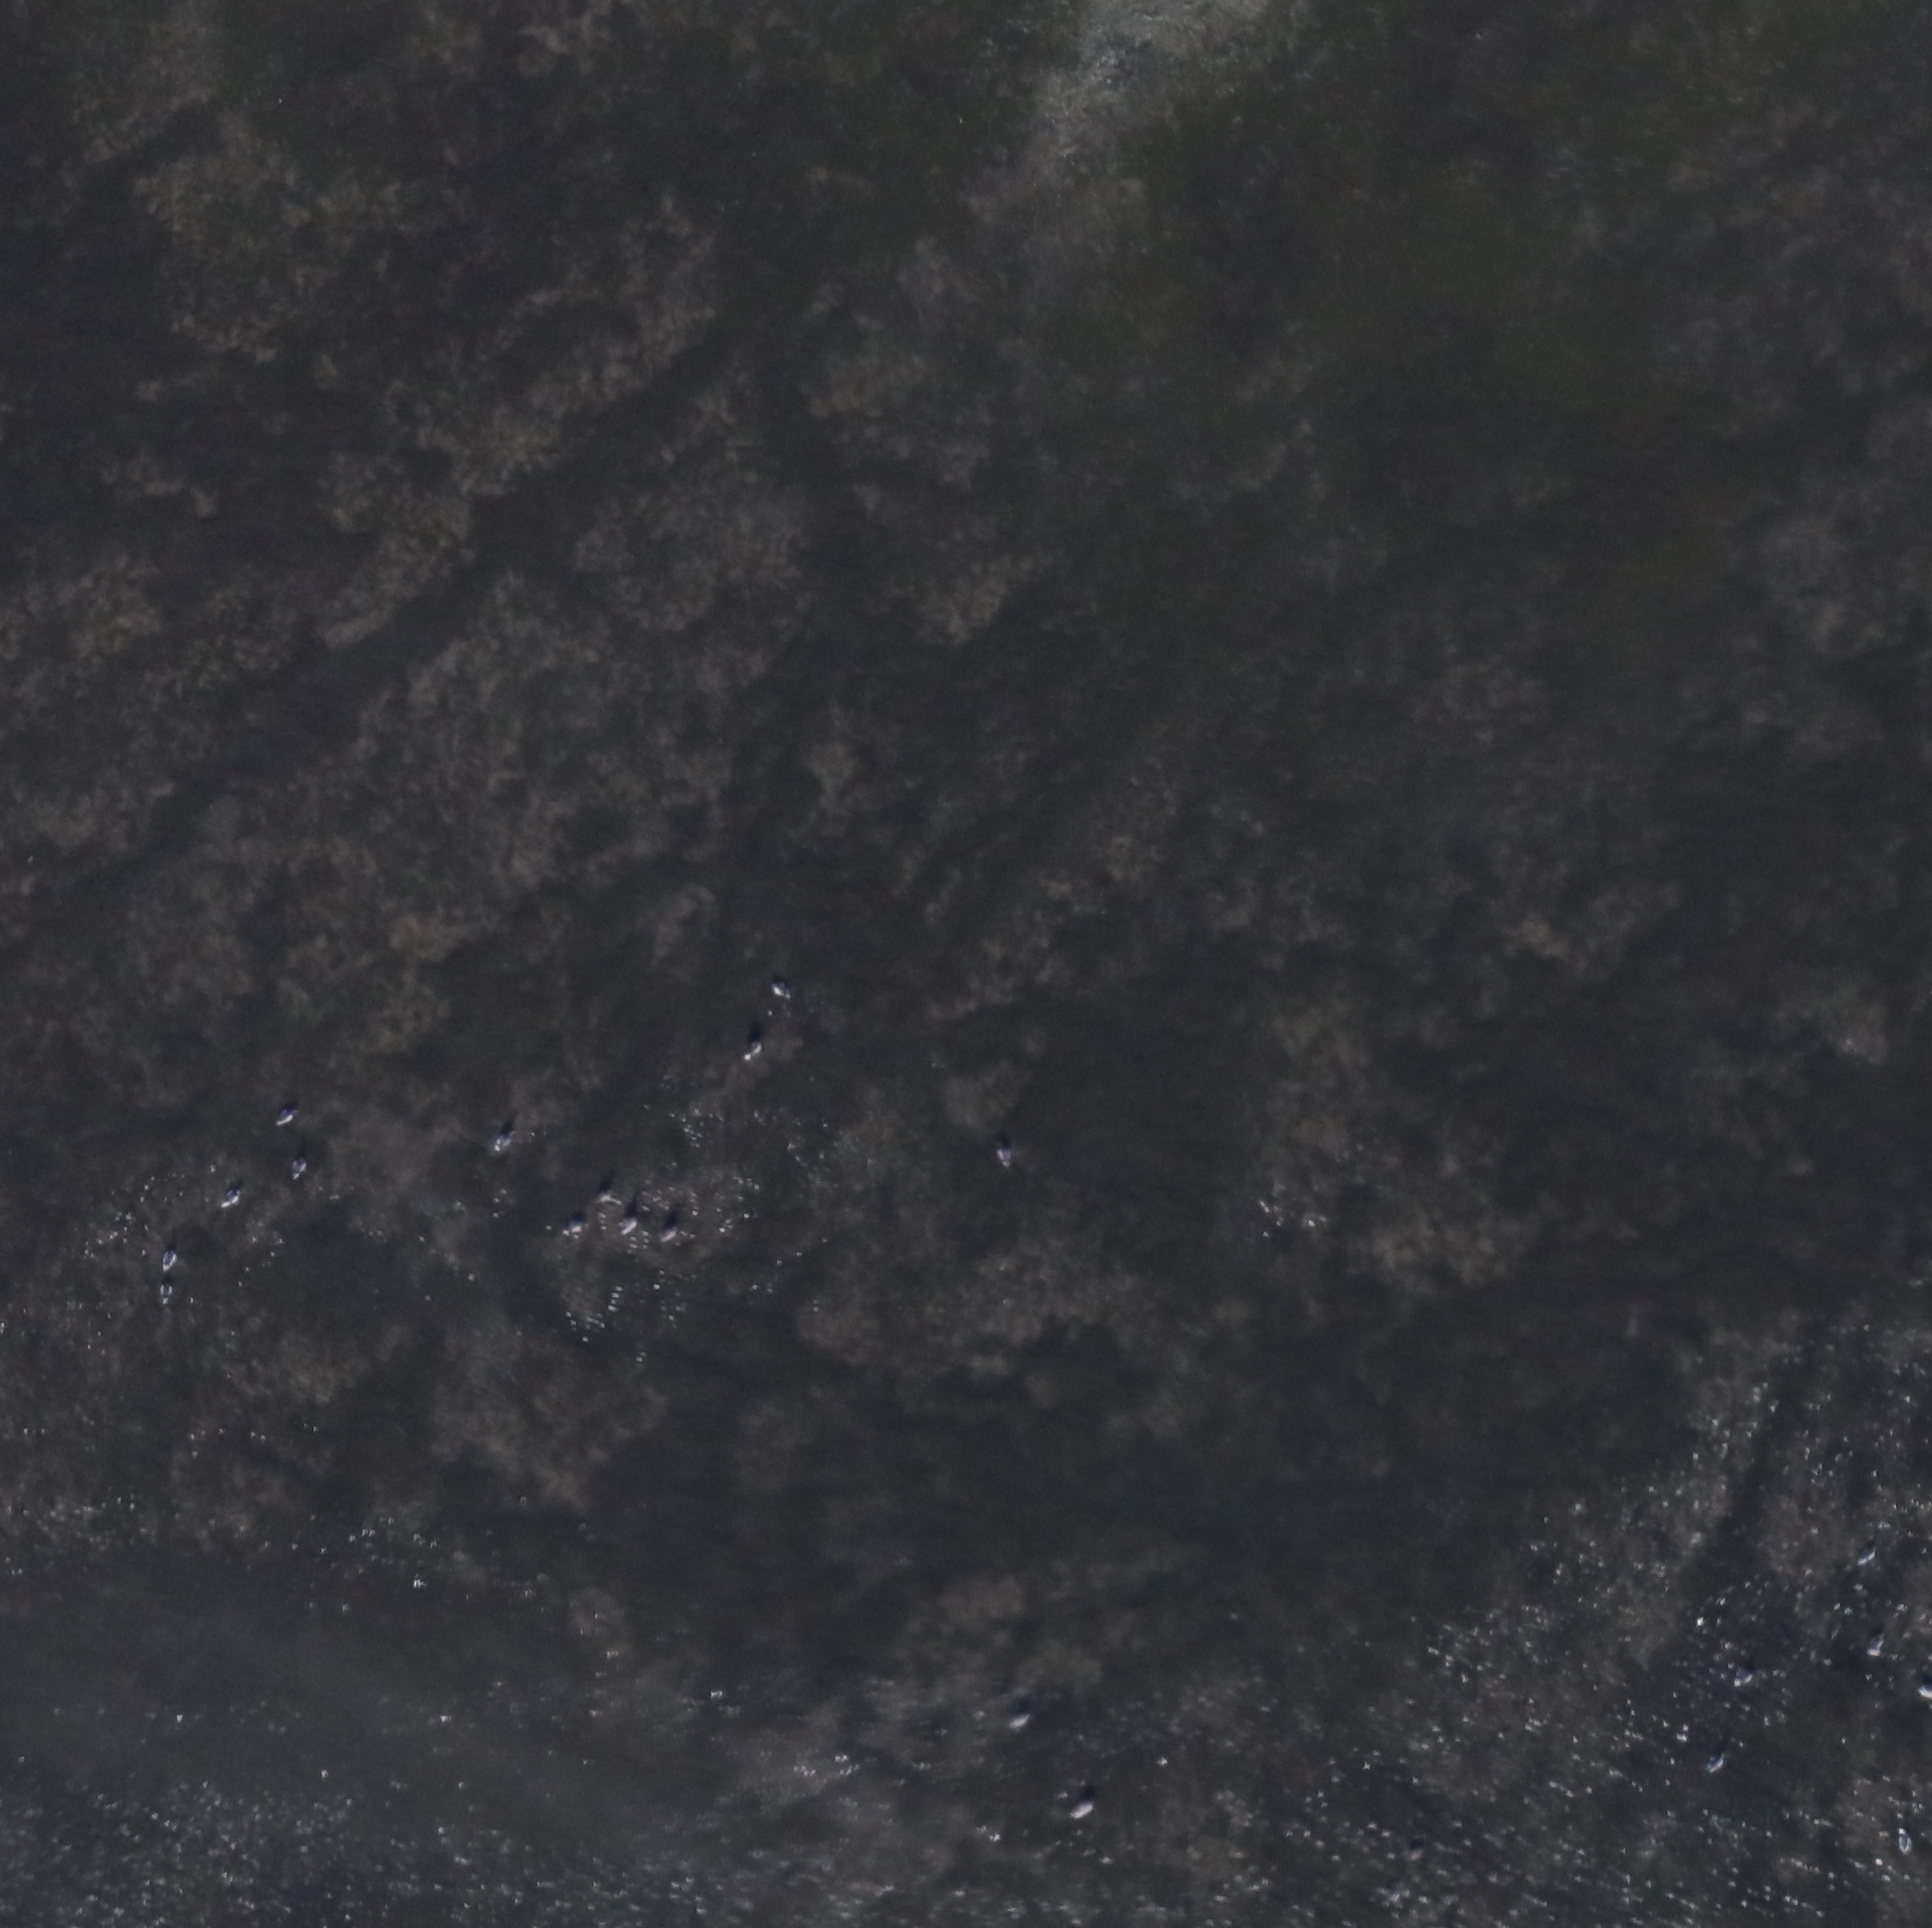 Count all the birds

21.